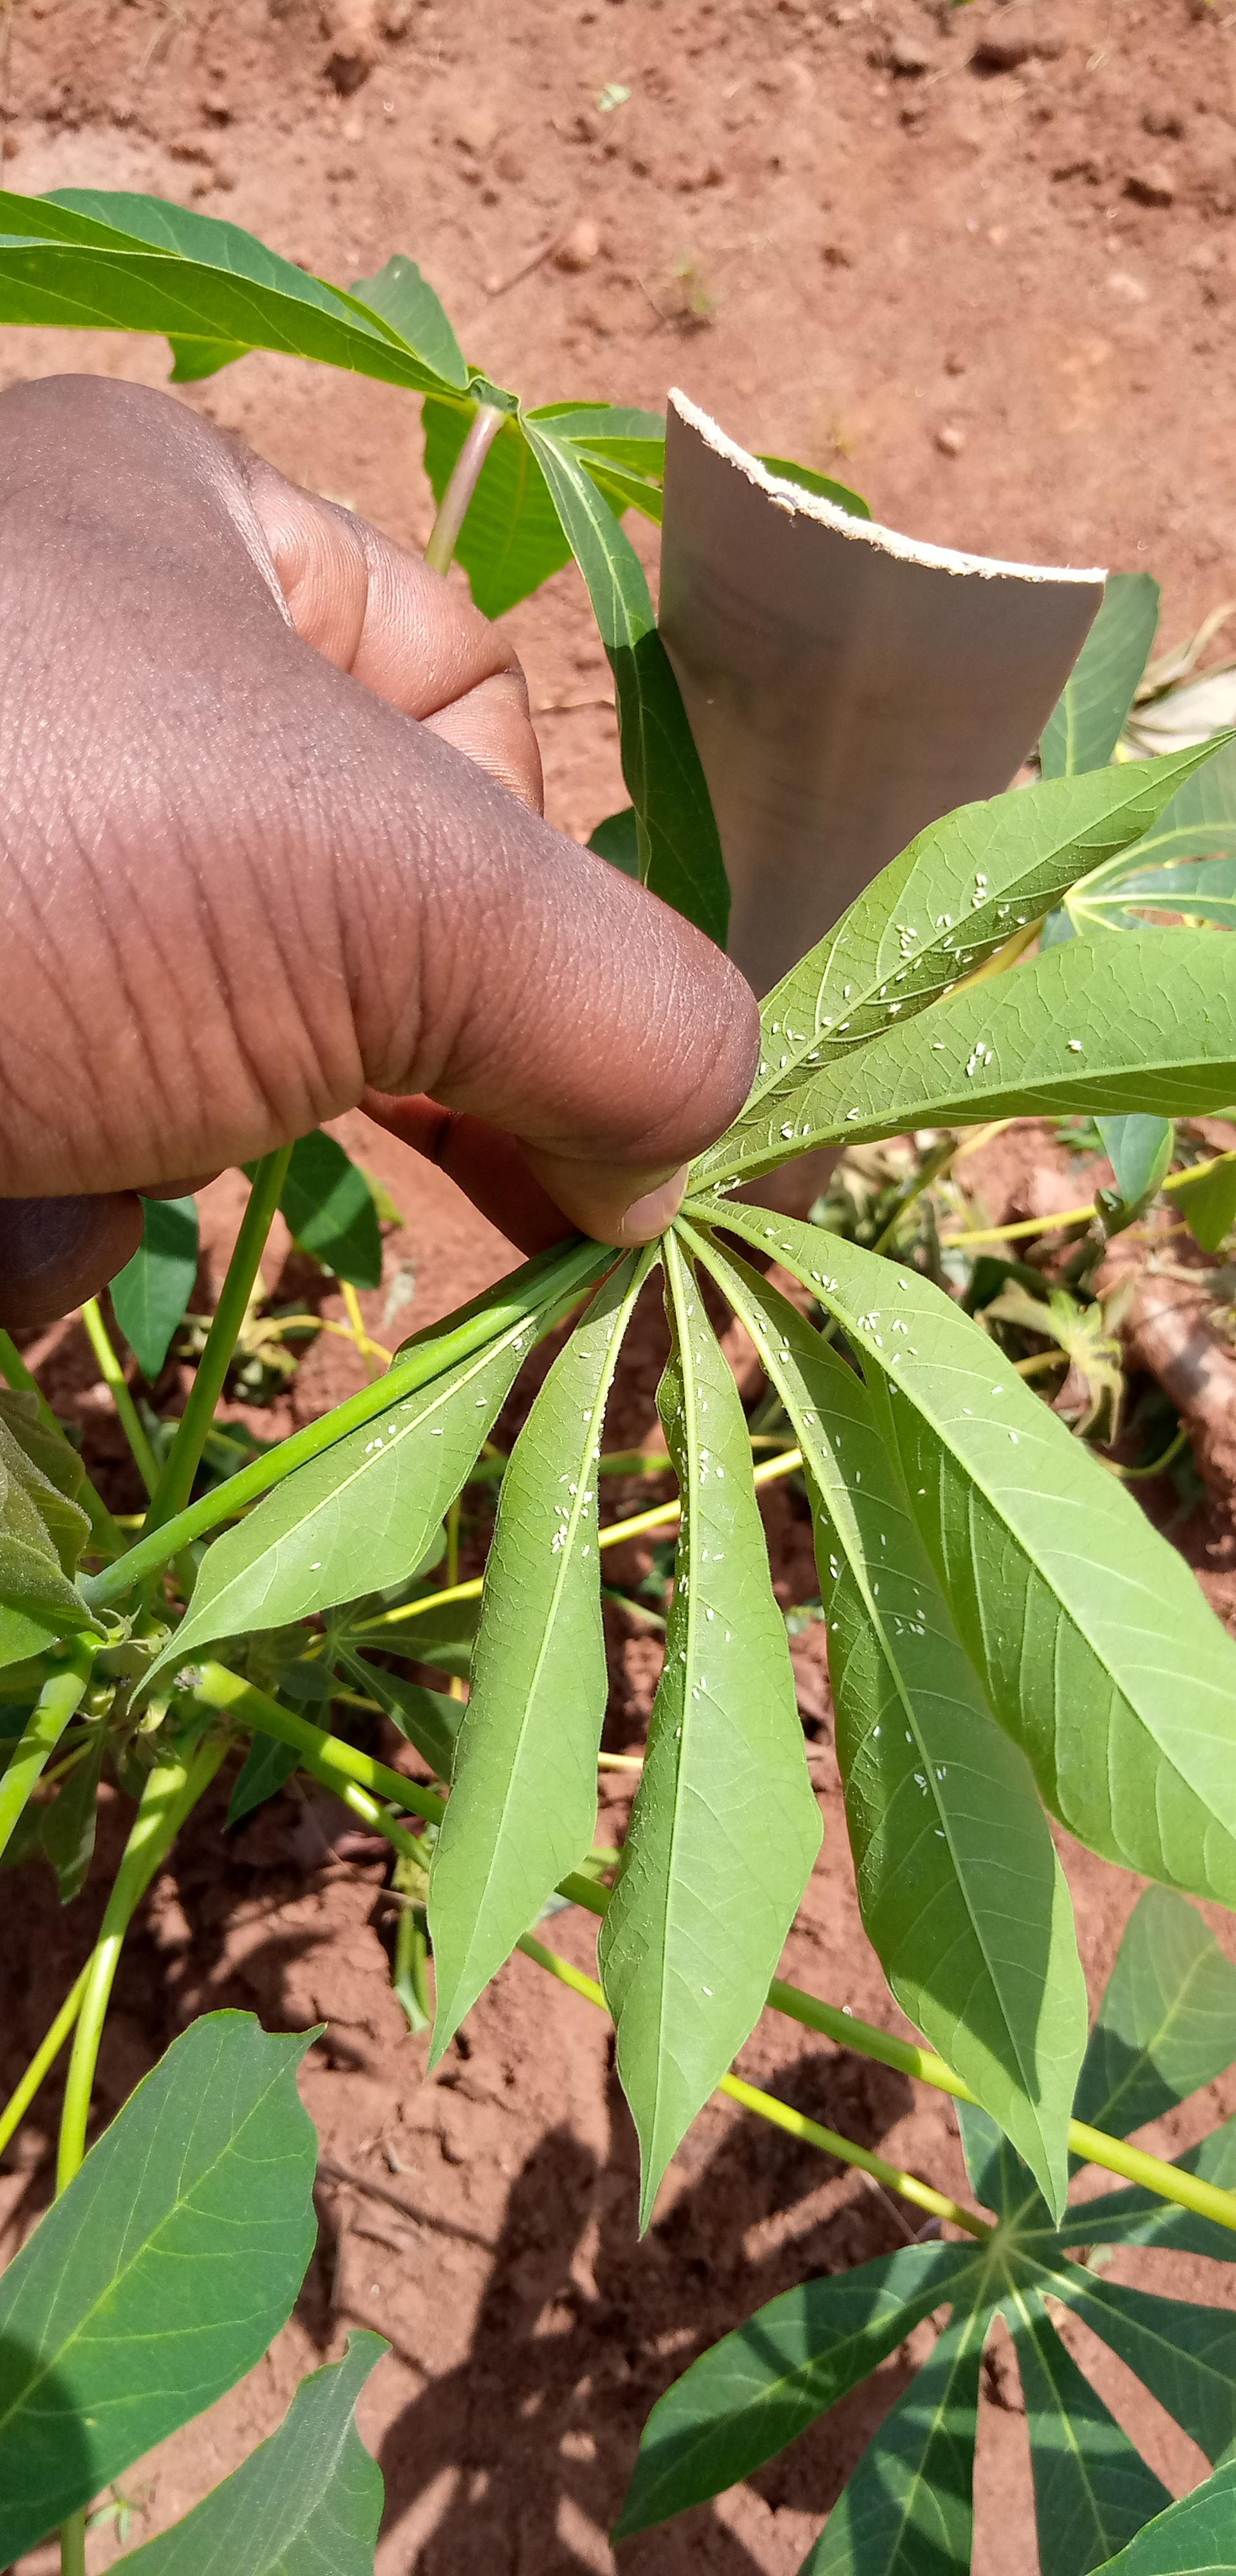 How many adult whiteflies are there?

174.